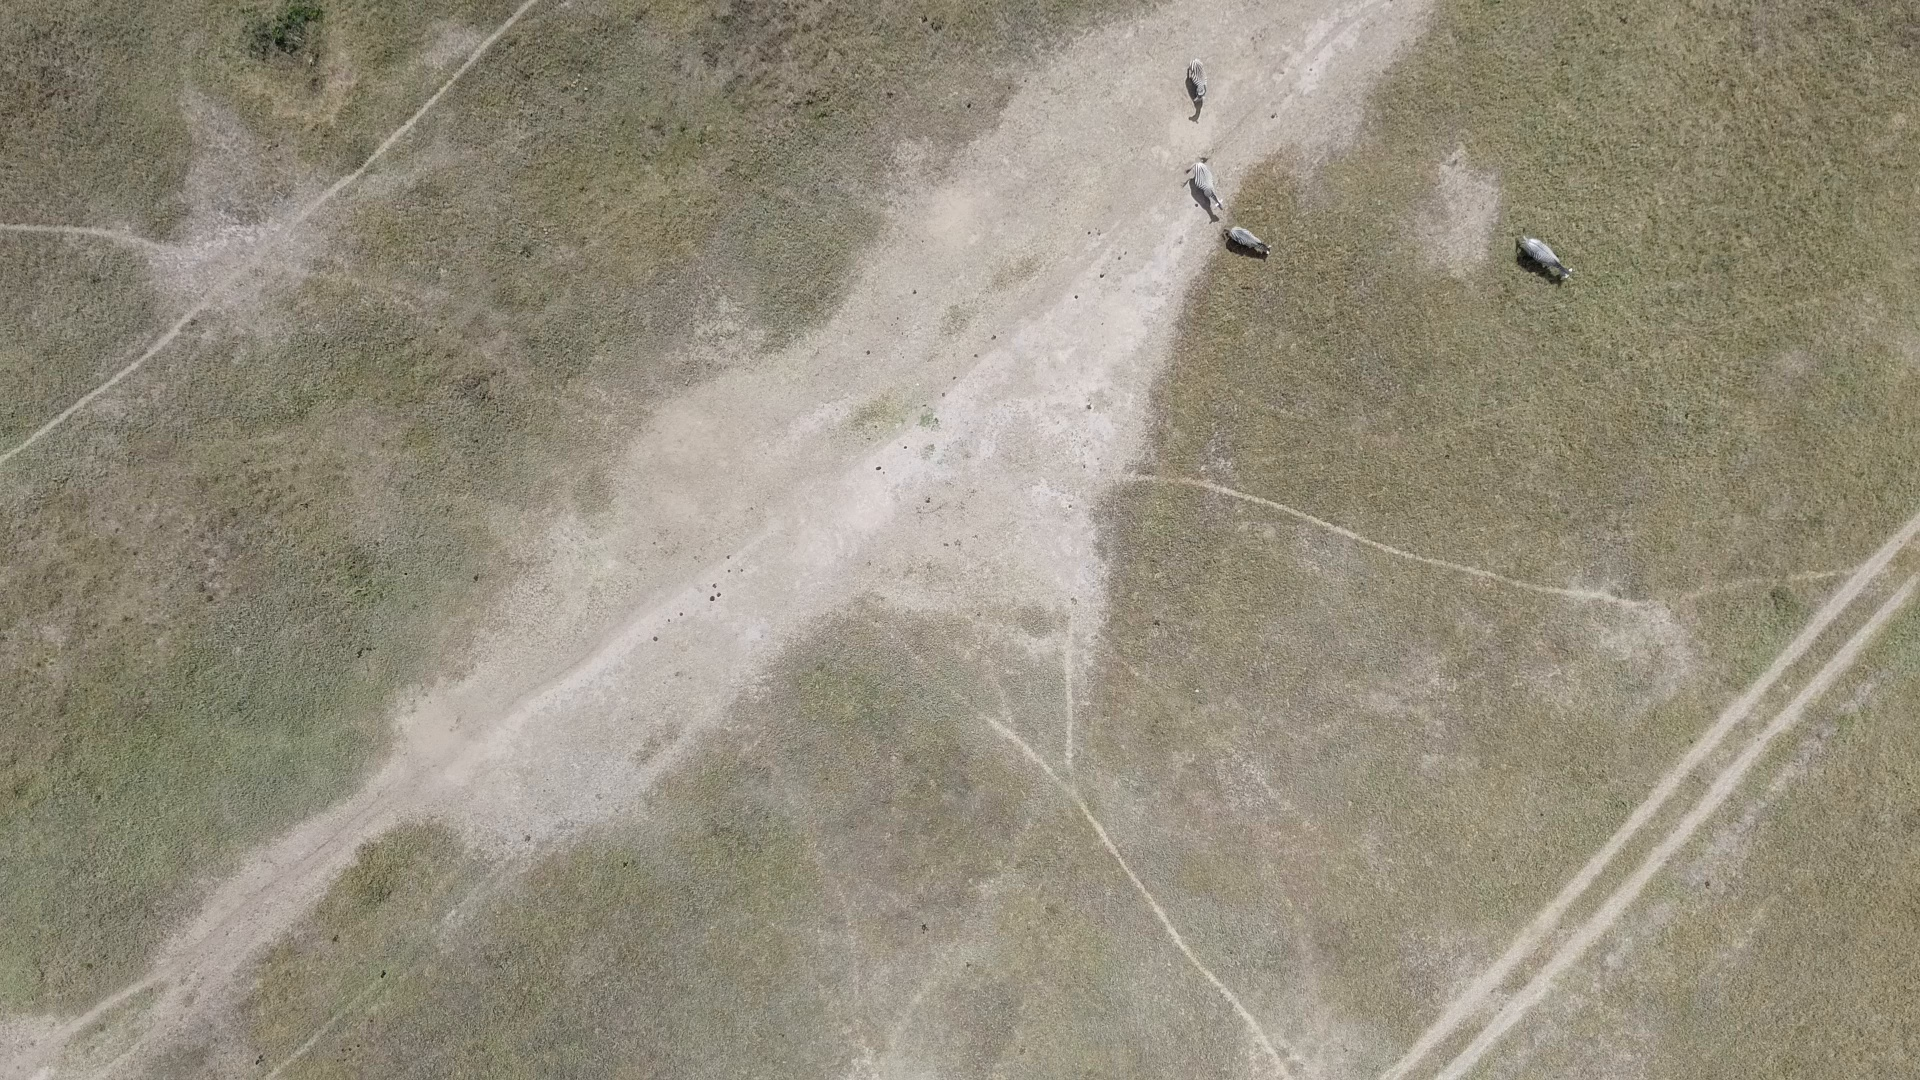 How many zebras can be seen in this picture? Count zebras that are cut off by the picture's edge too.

4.